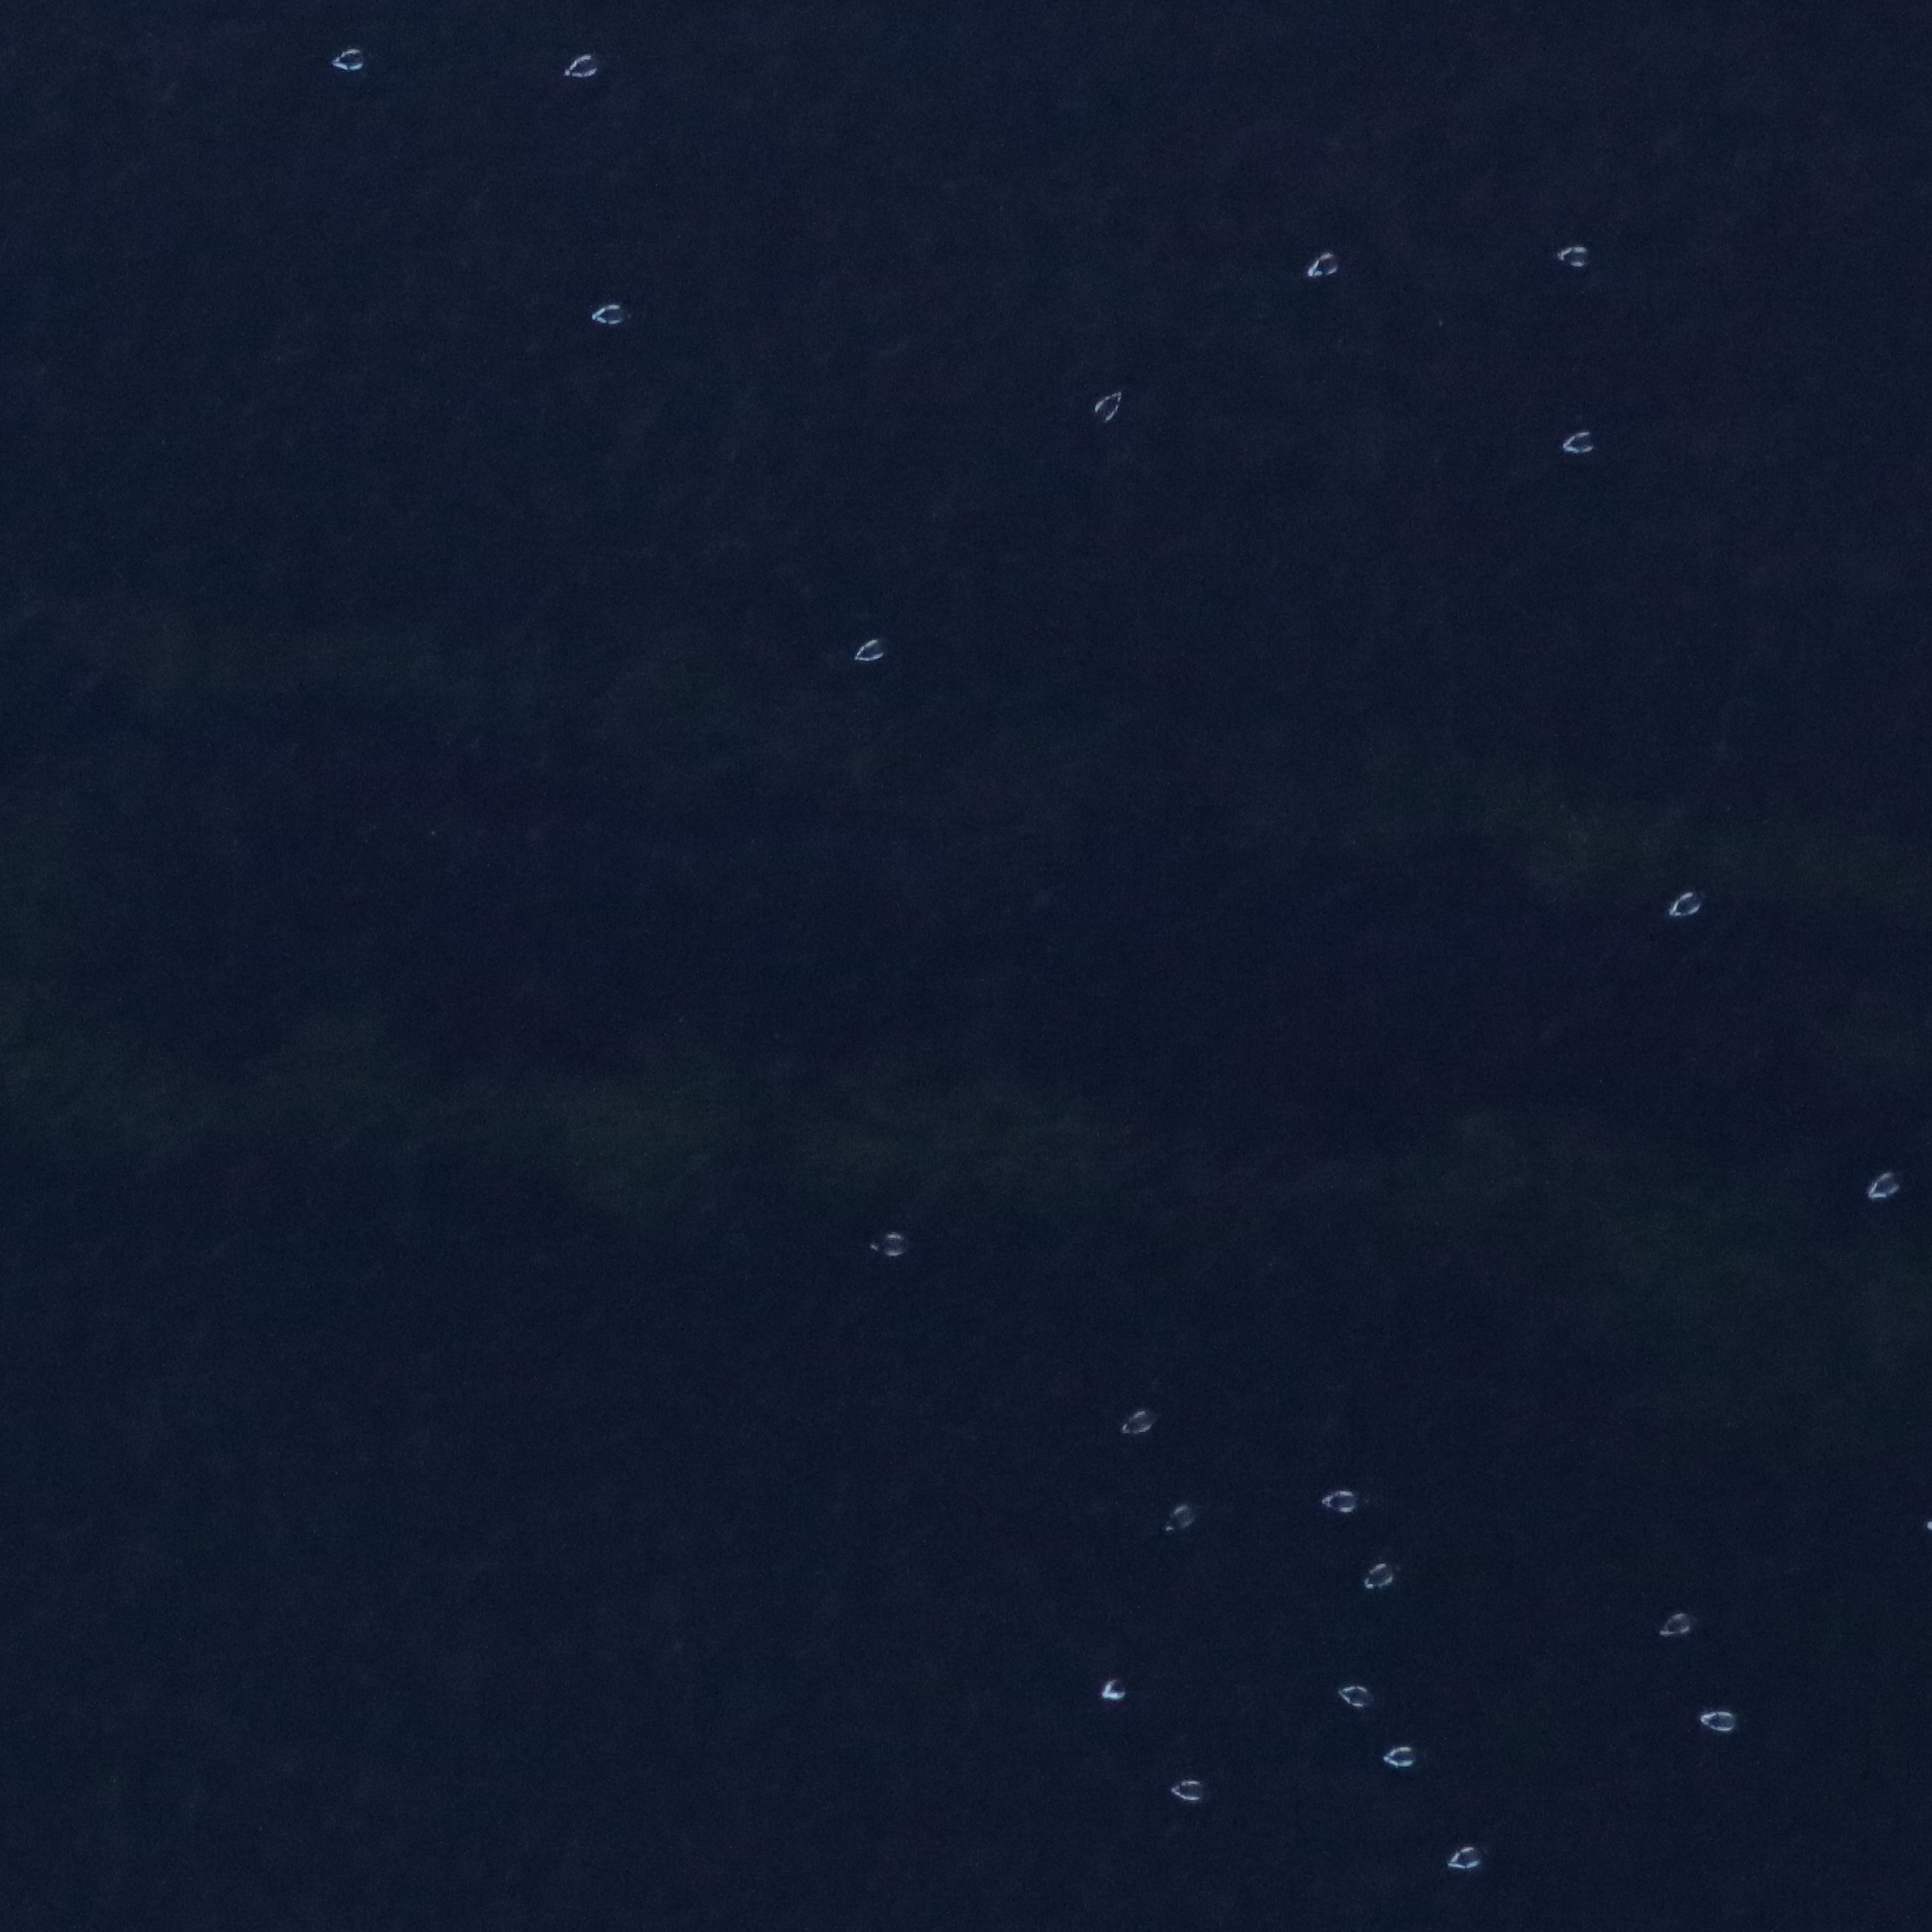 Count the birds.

22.